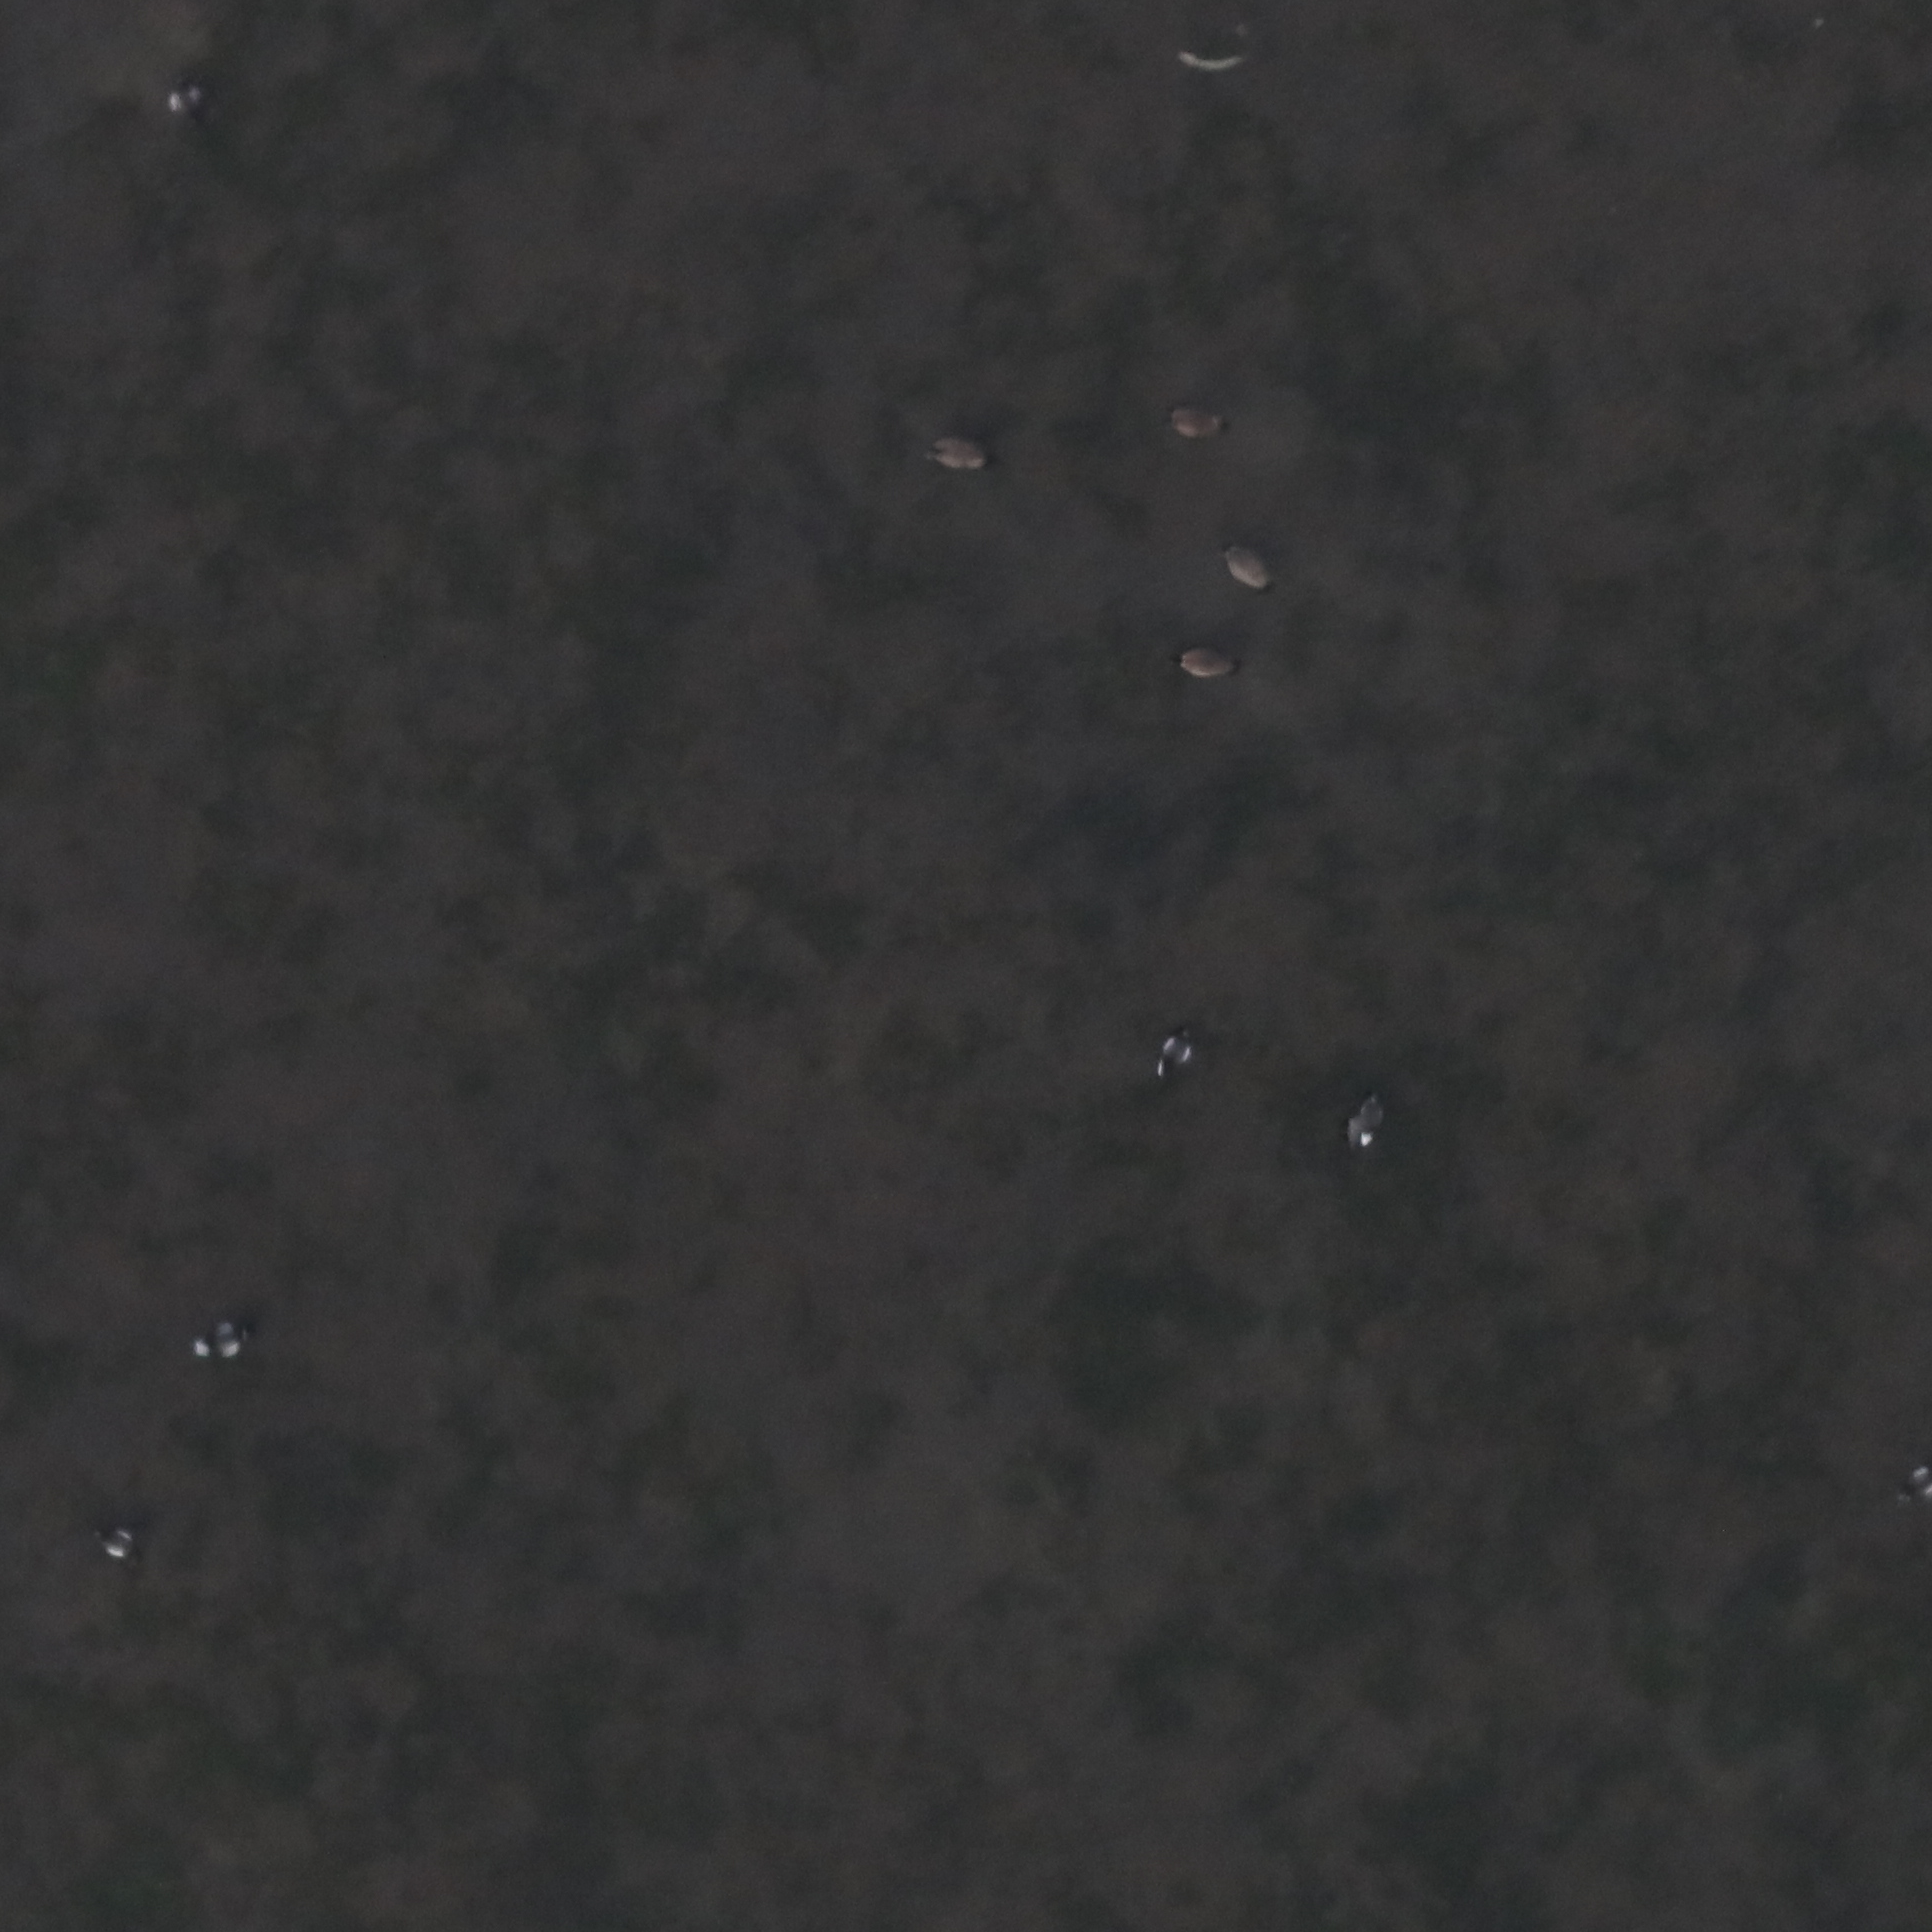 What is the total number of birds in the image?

10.